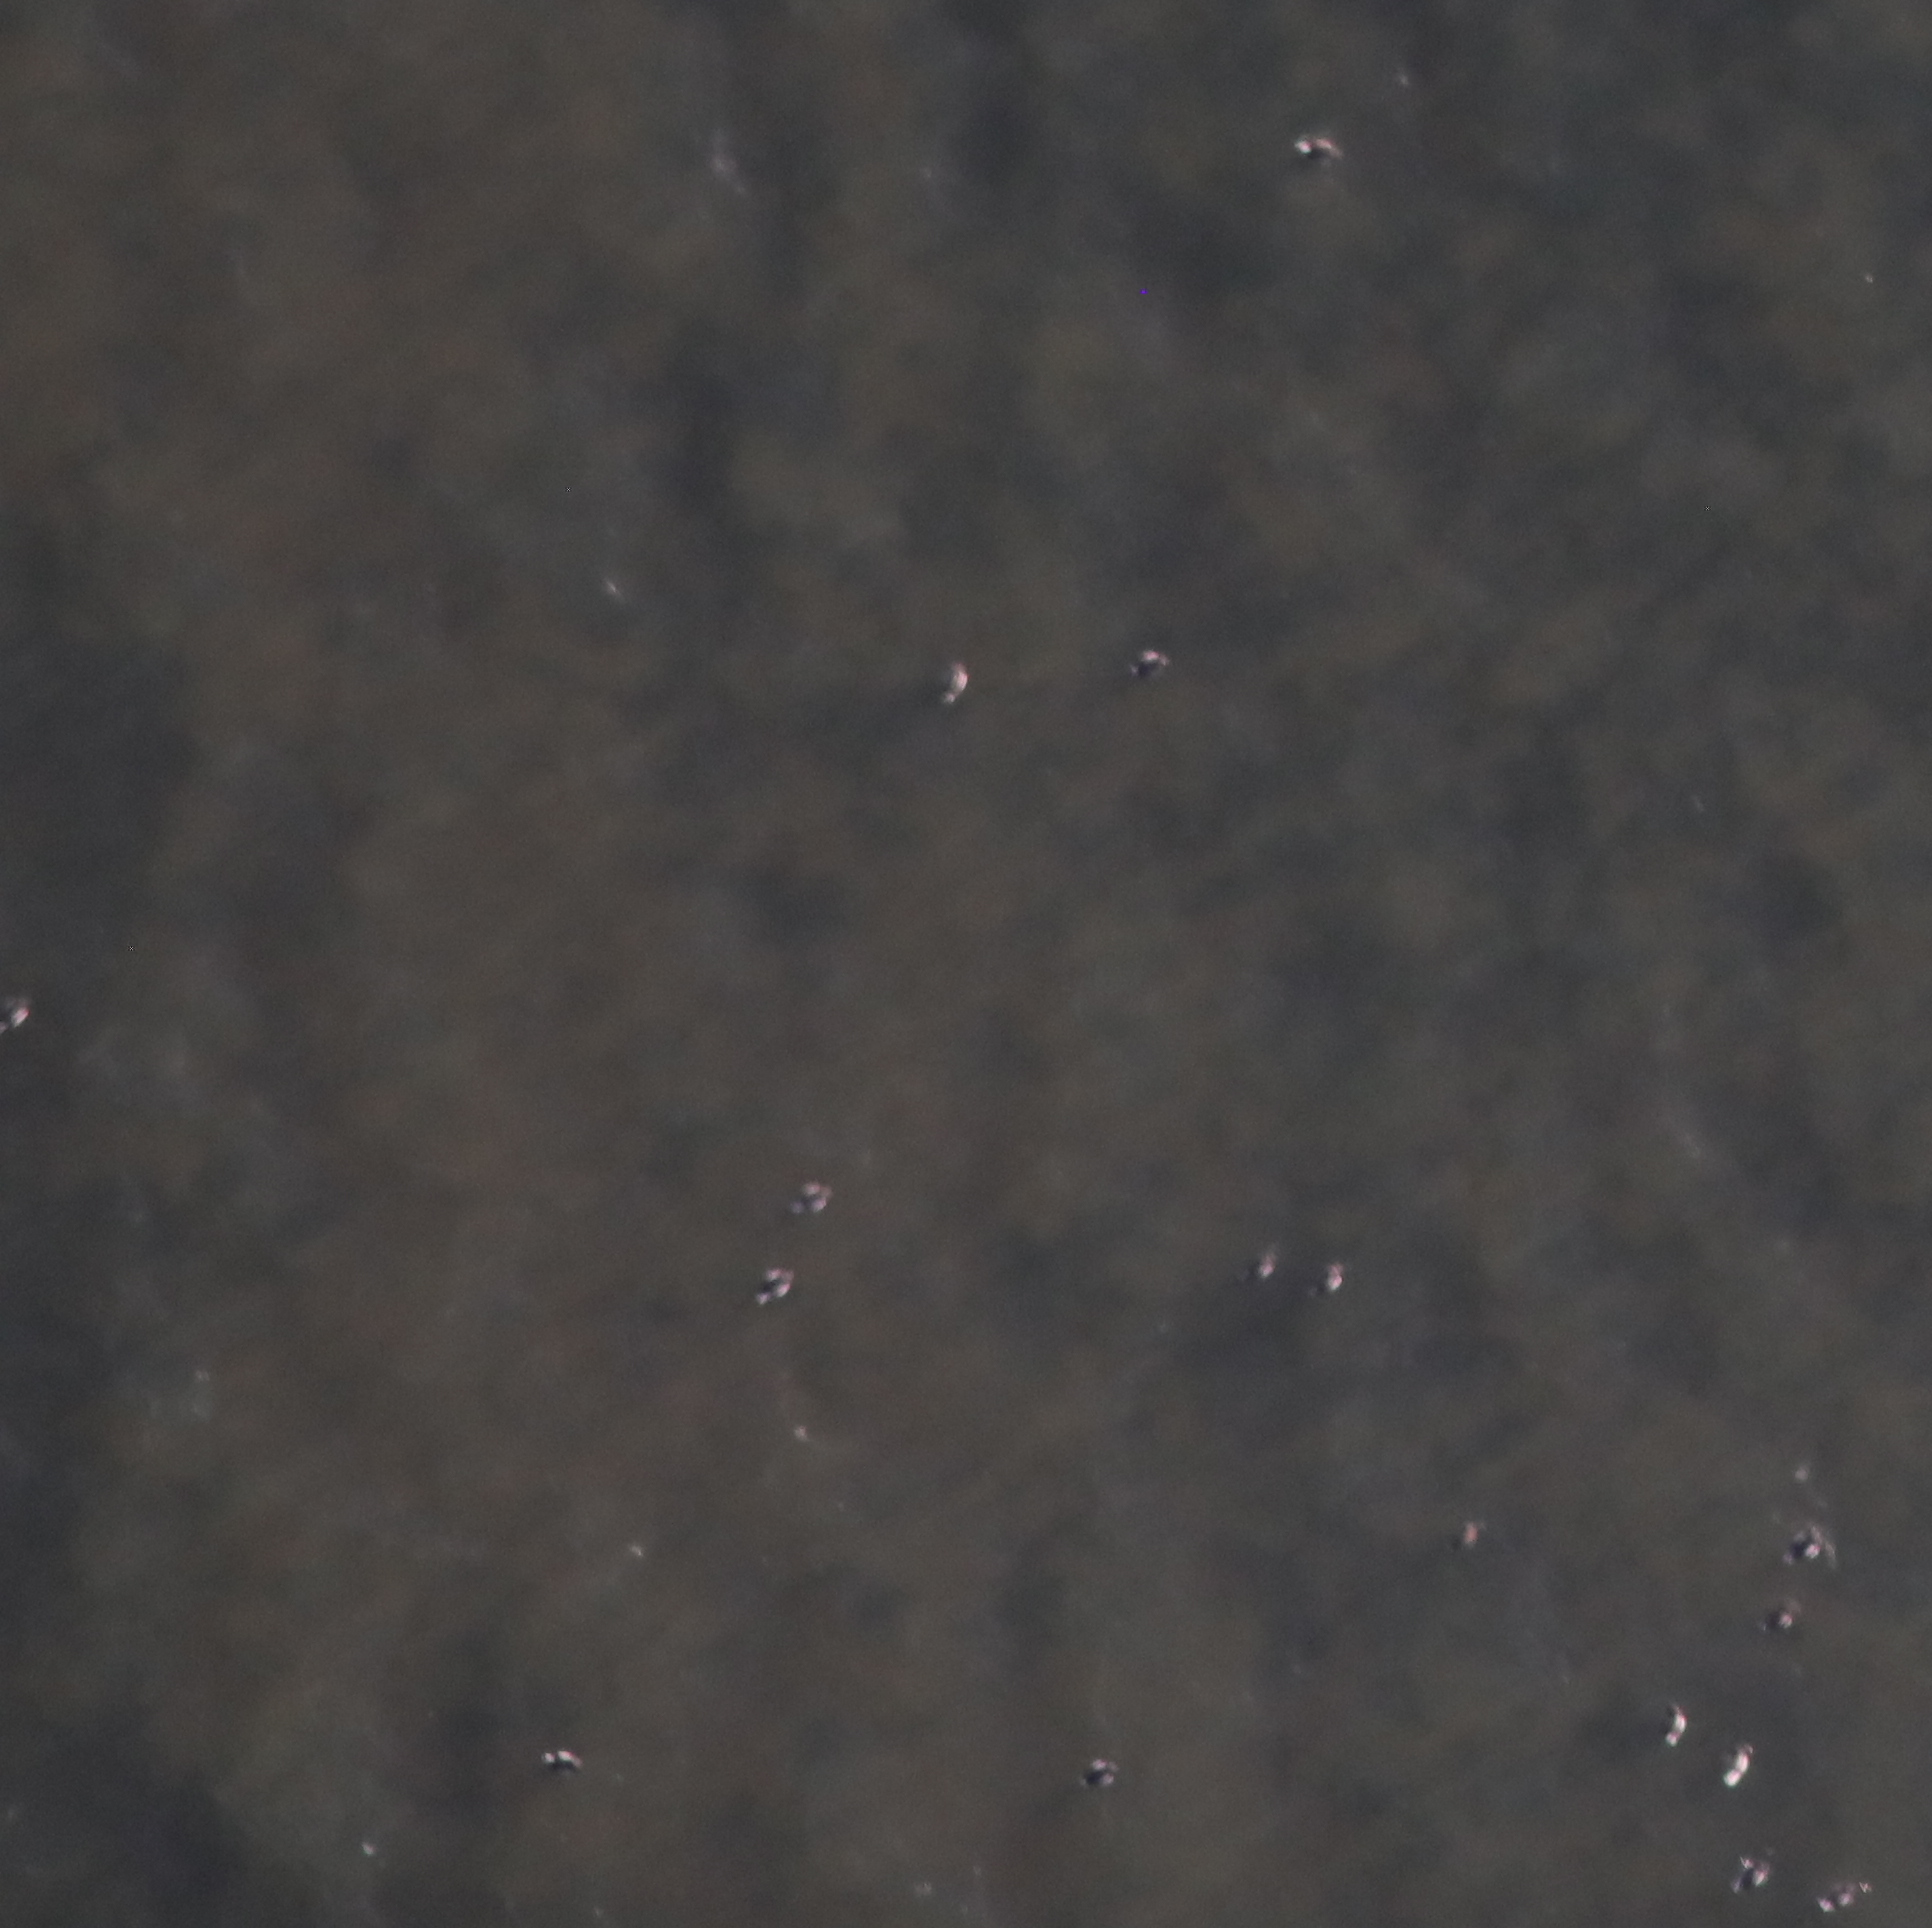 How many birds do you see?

17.